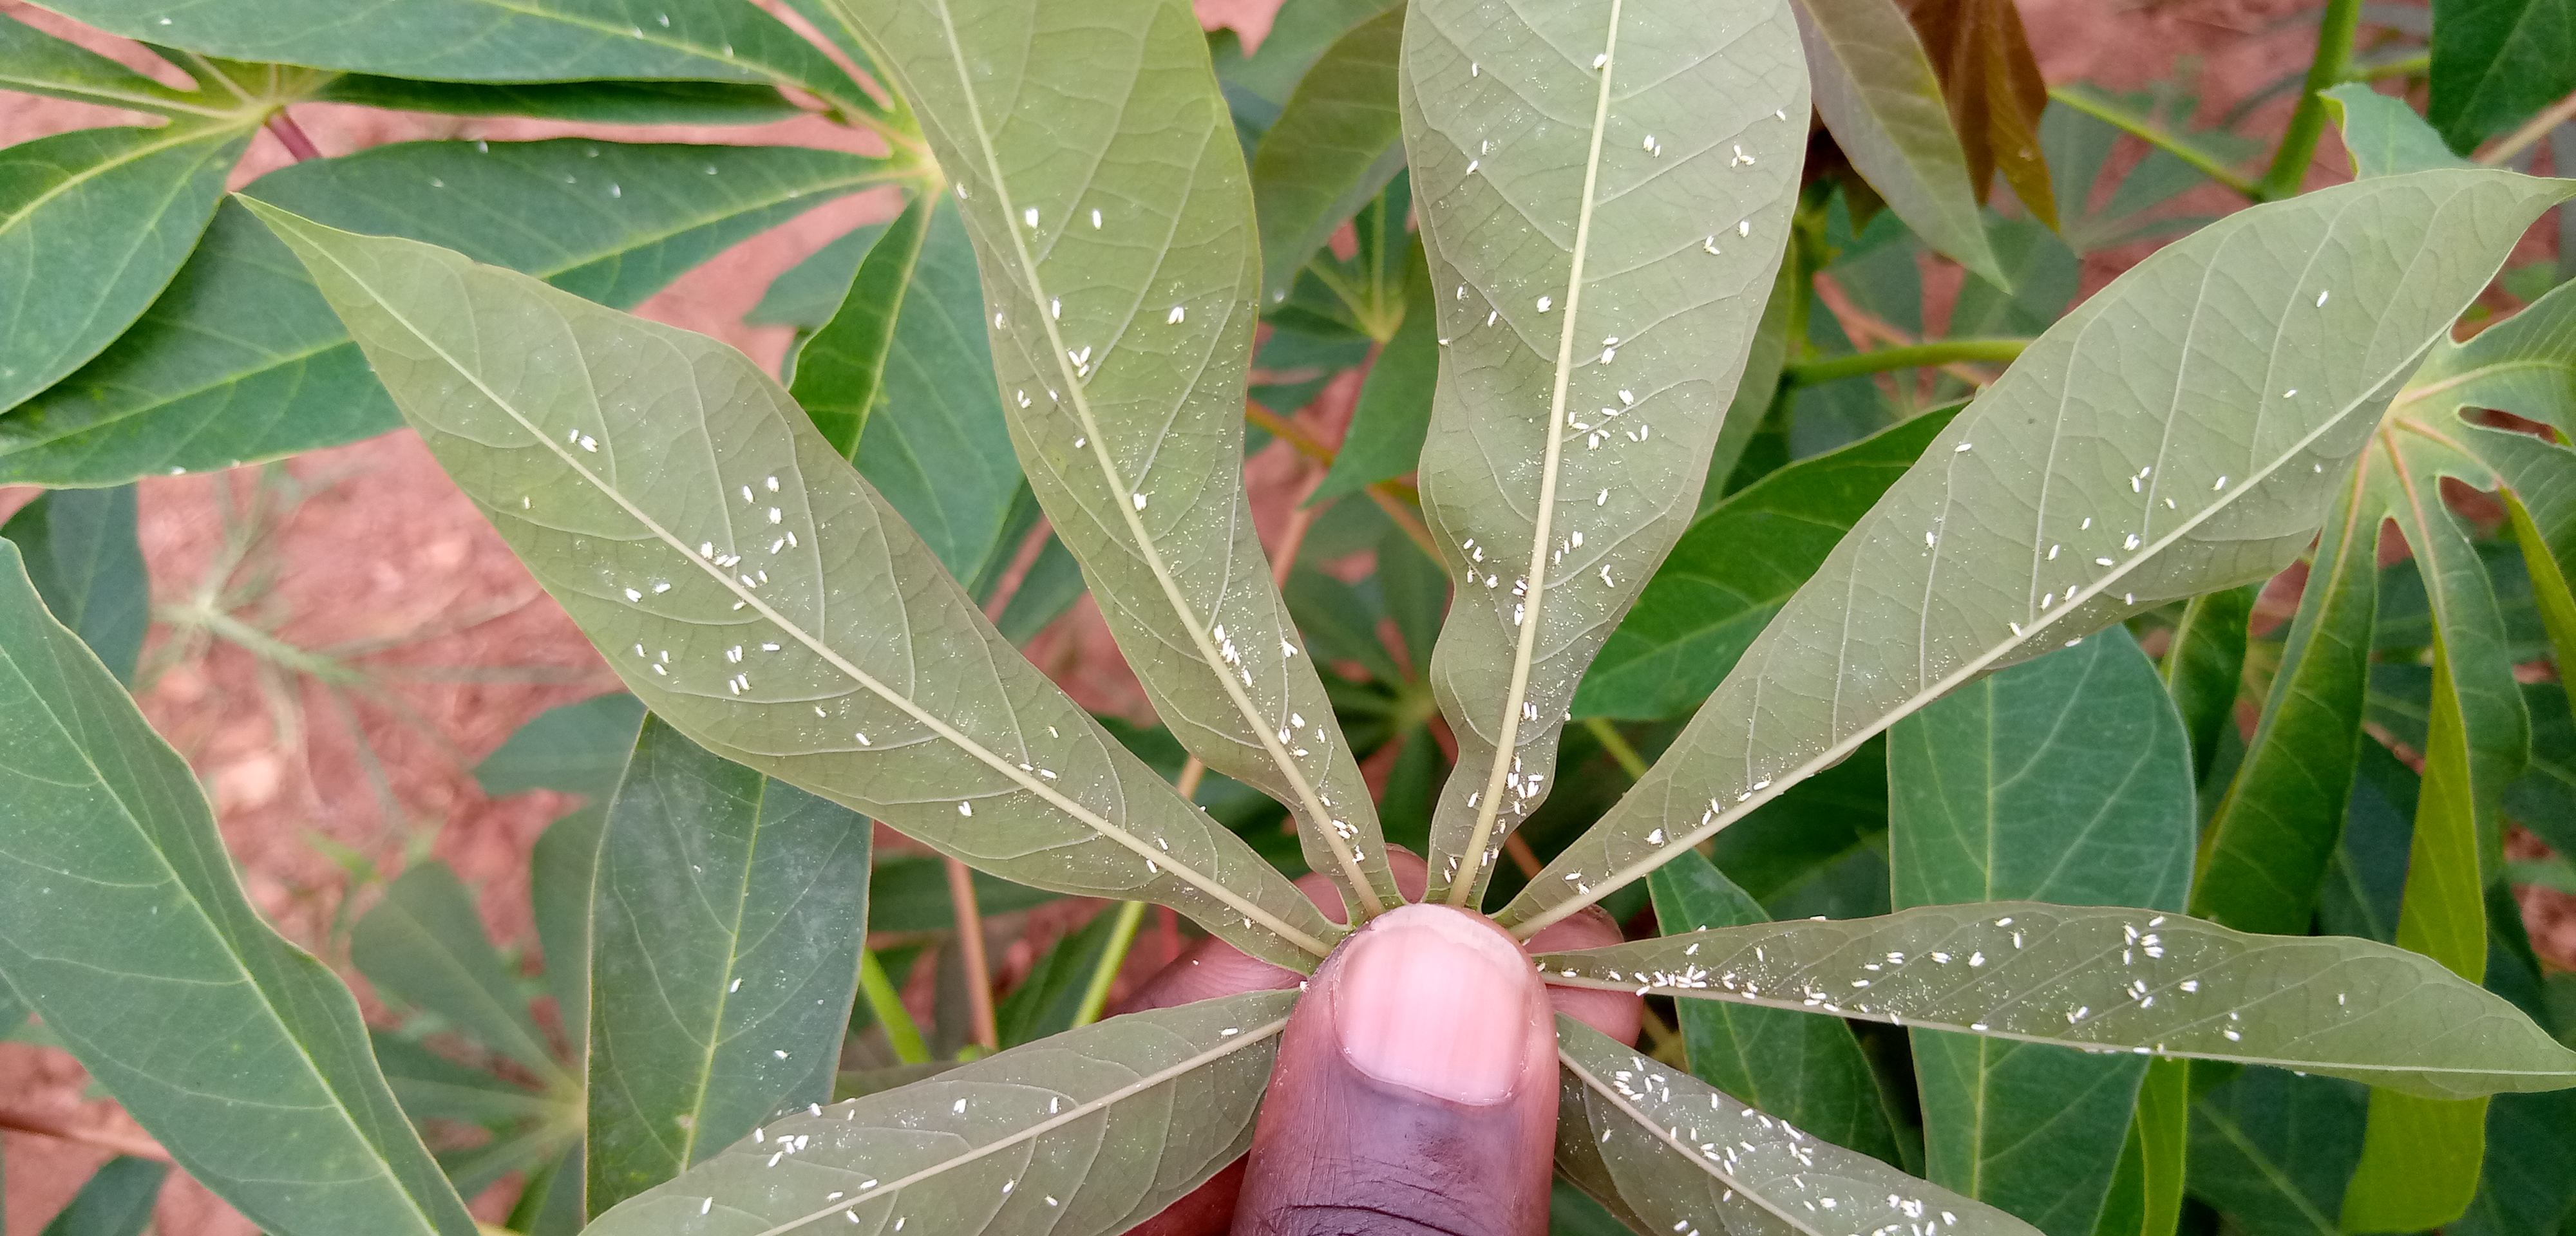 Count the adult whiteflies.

221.